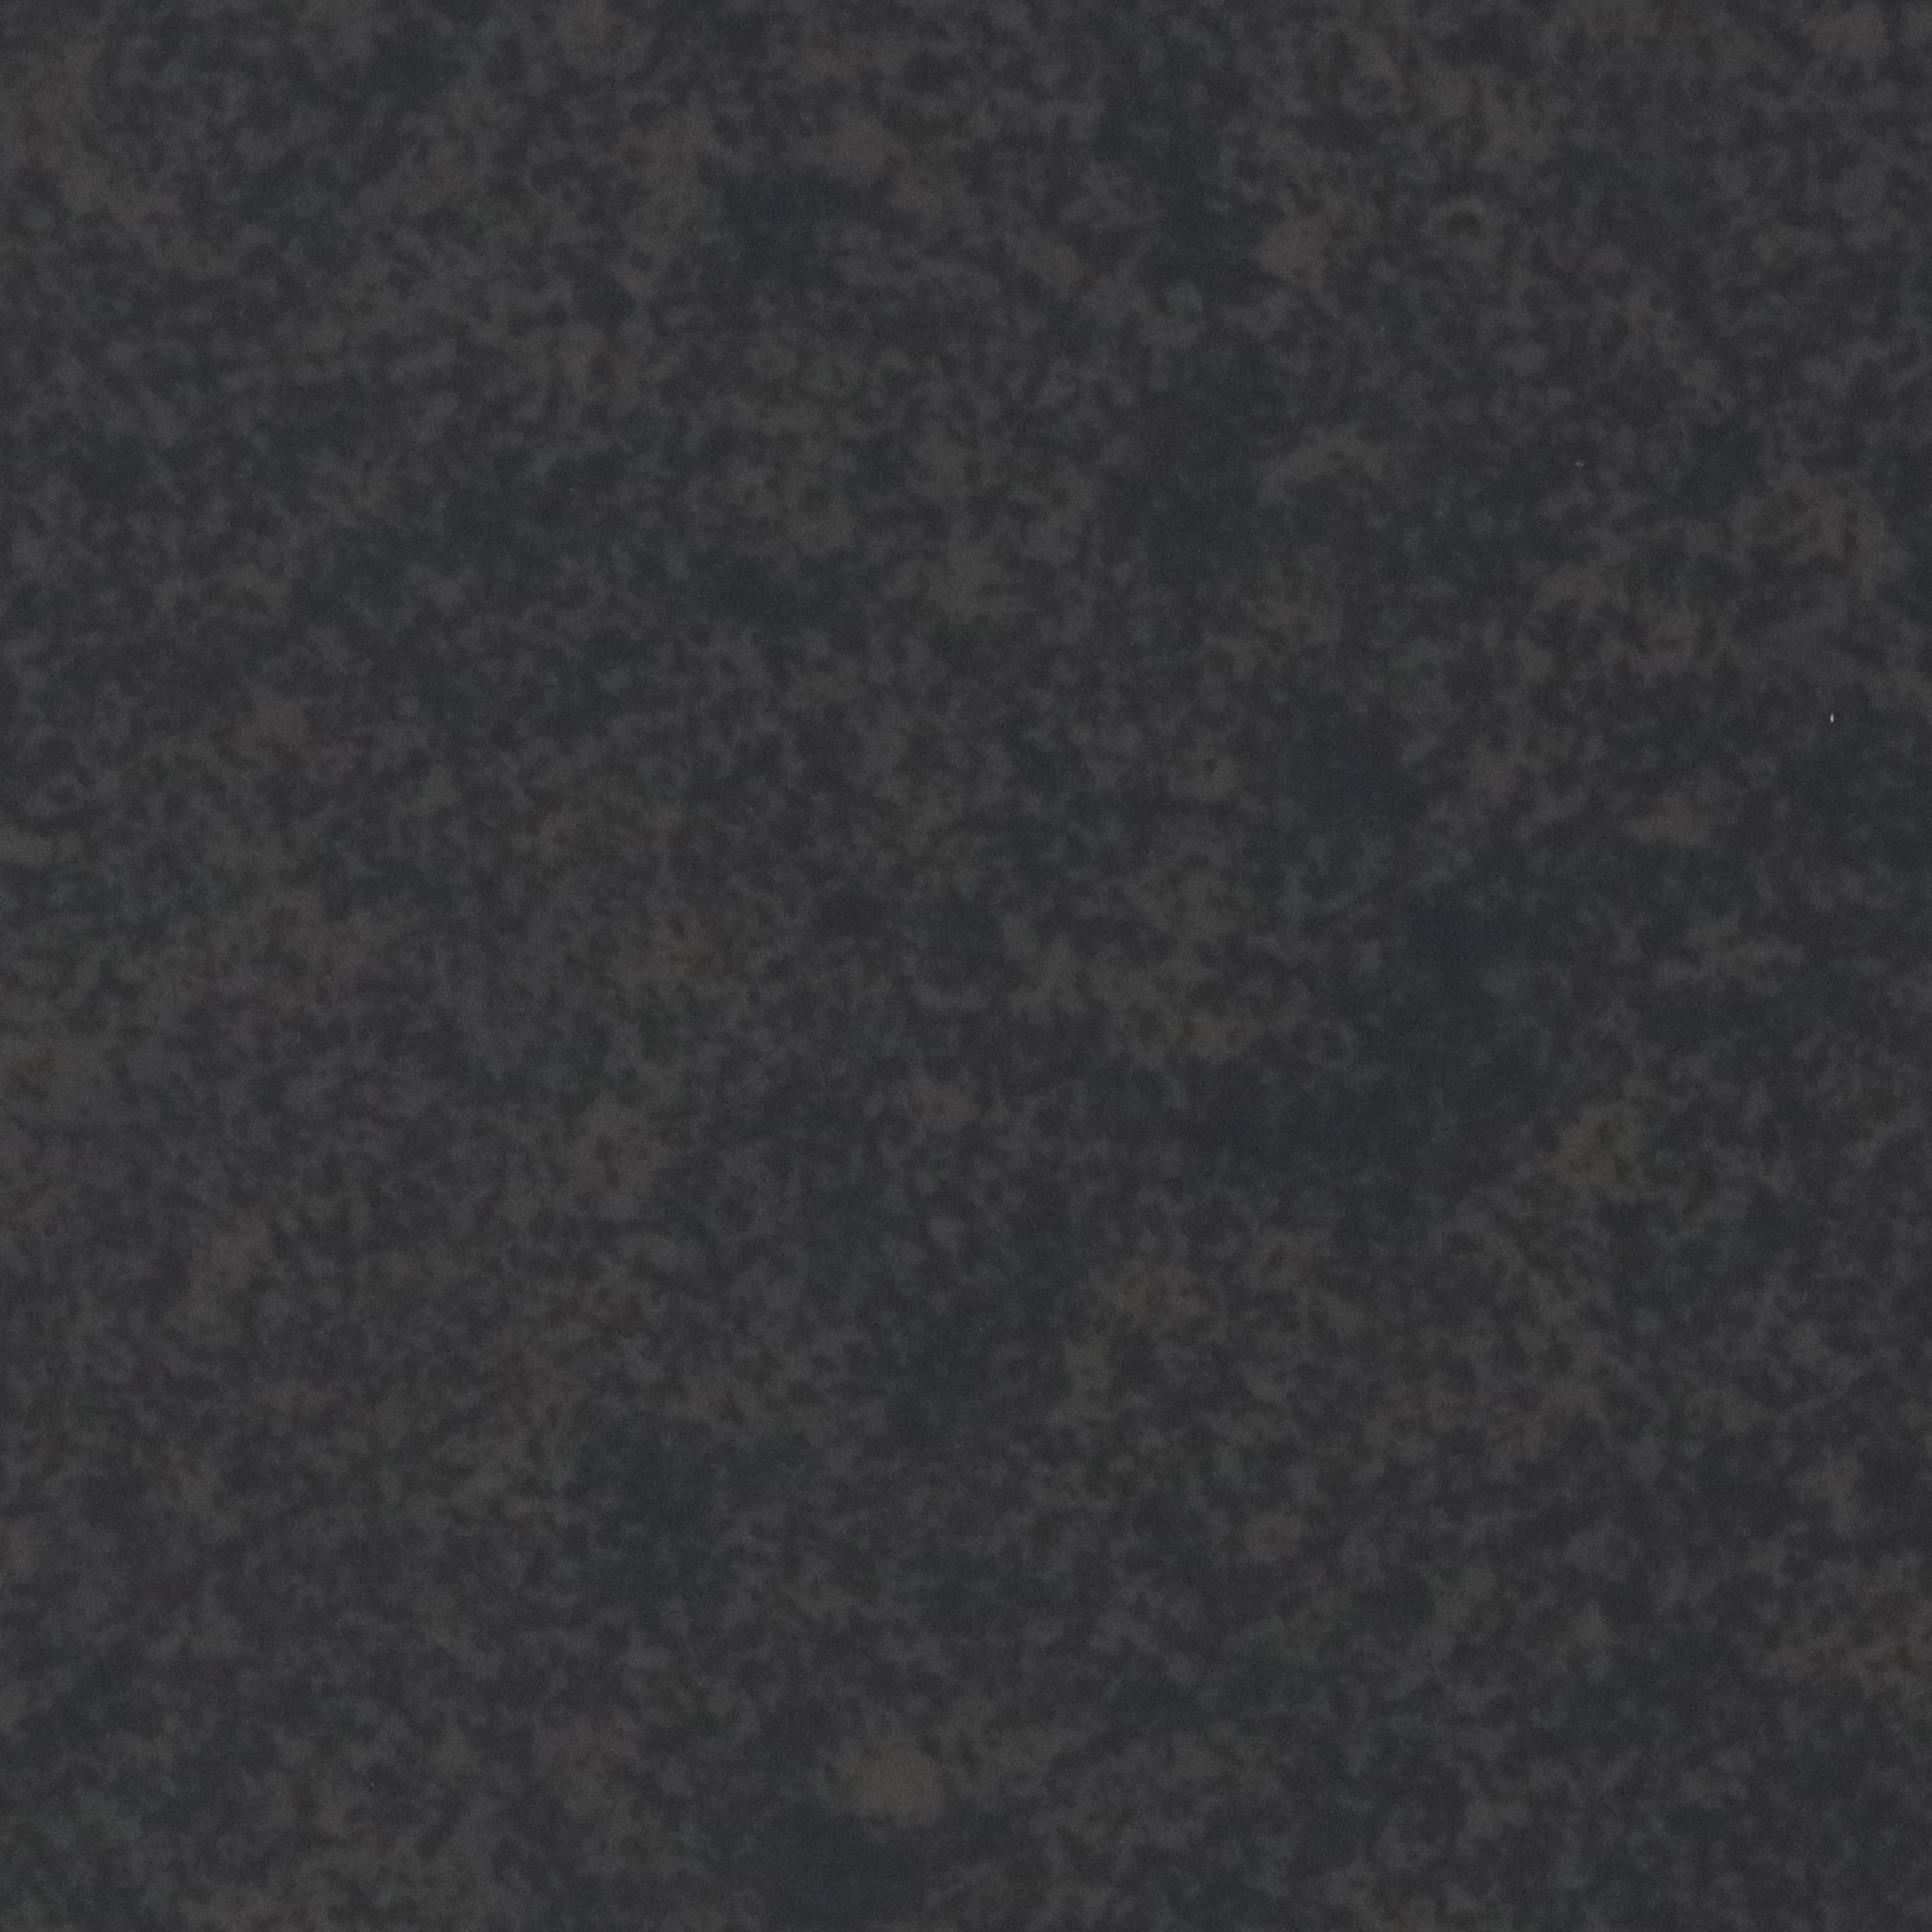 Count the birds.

0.